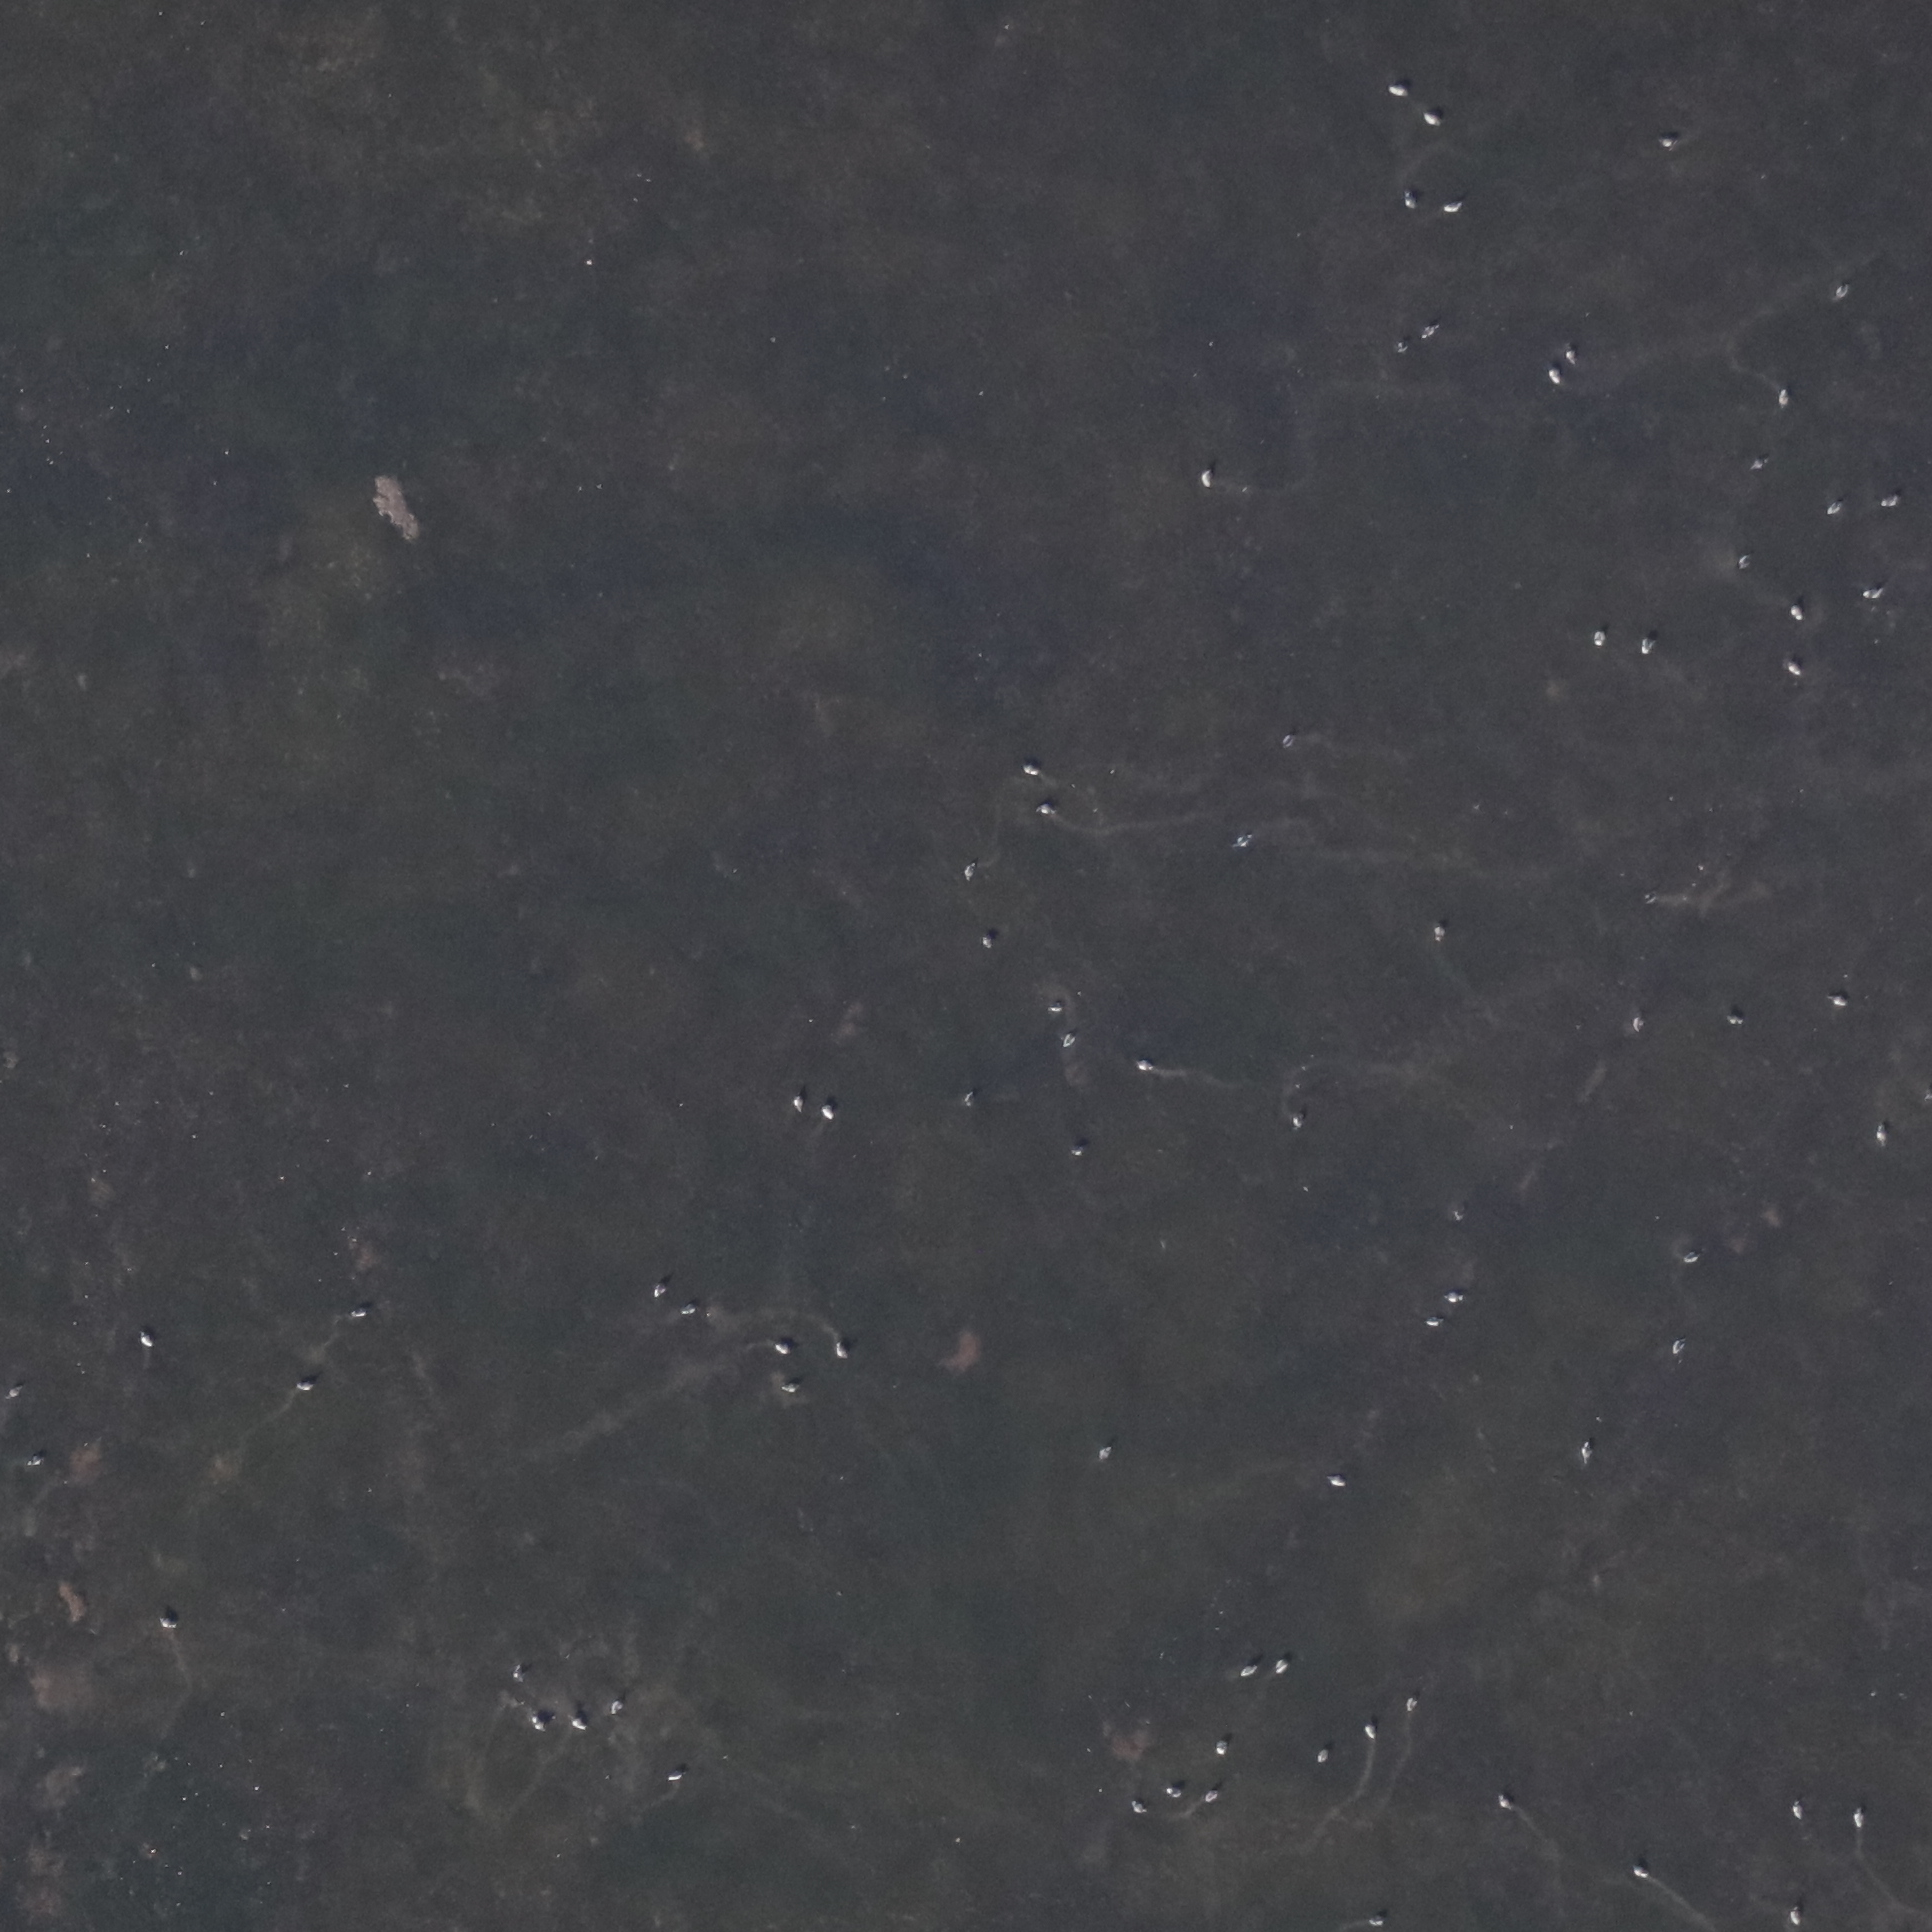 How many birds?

80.